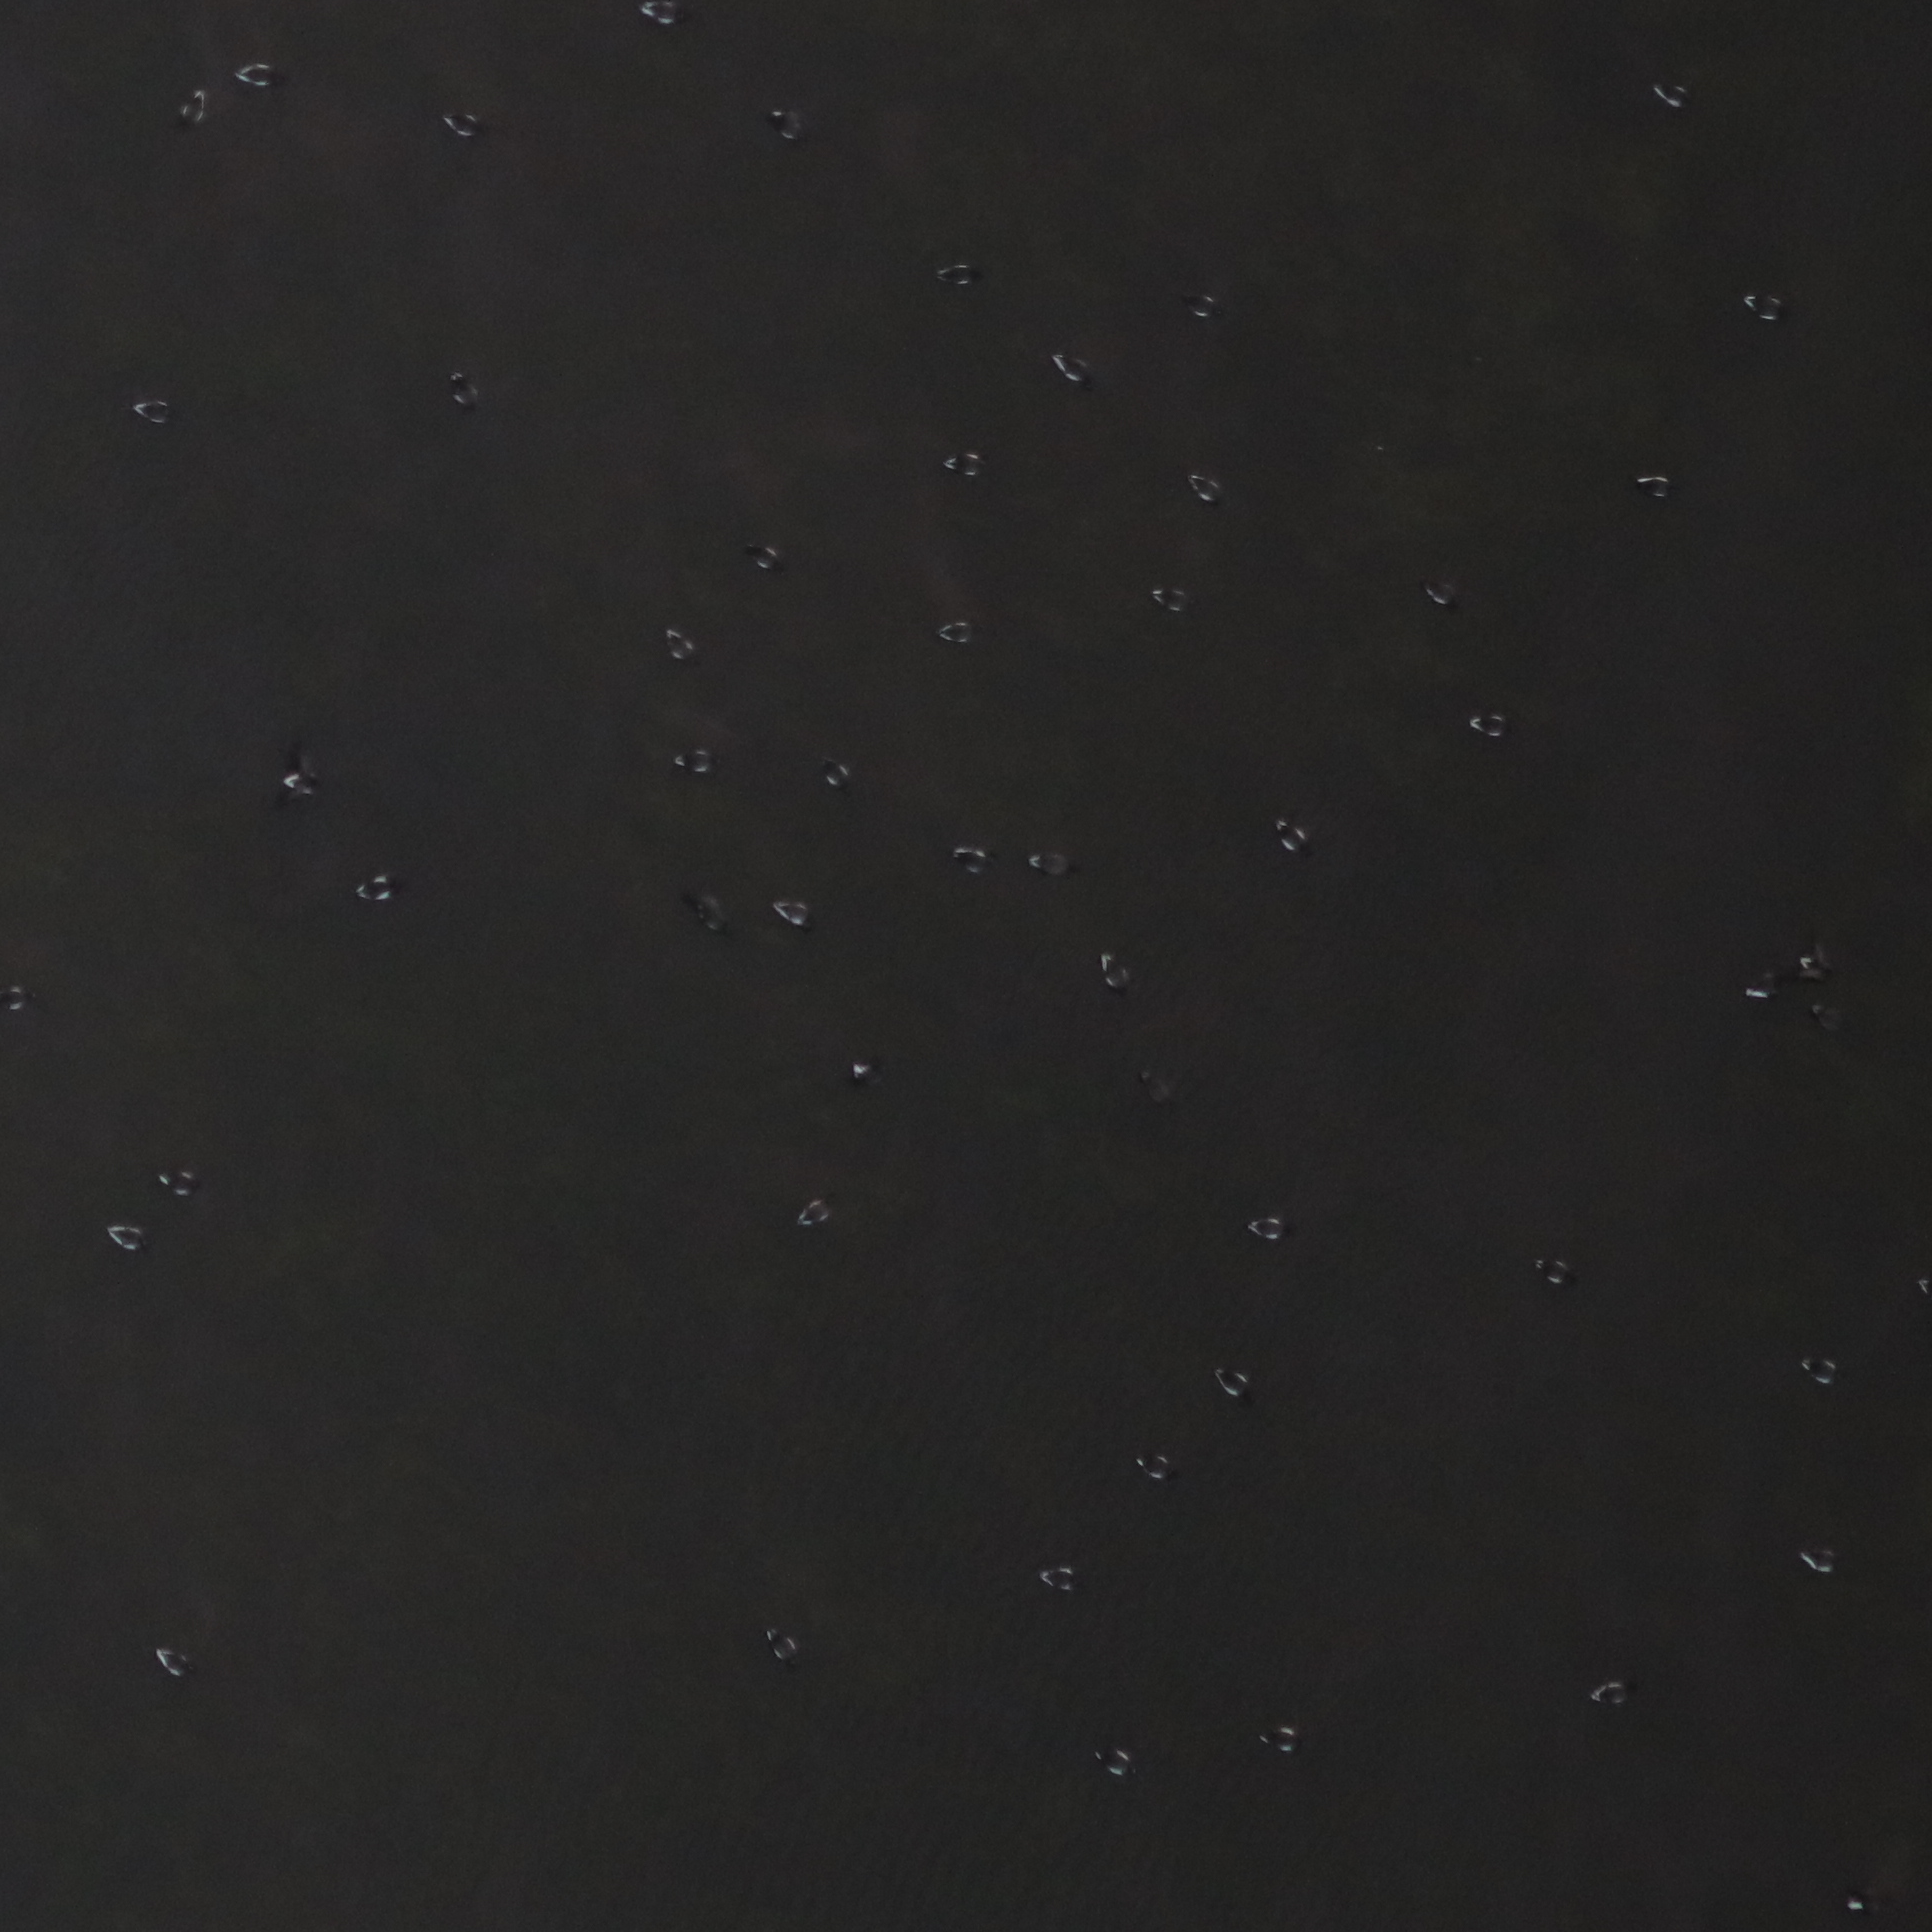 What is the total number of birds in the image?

53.